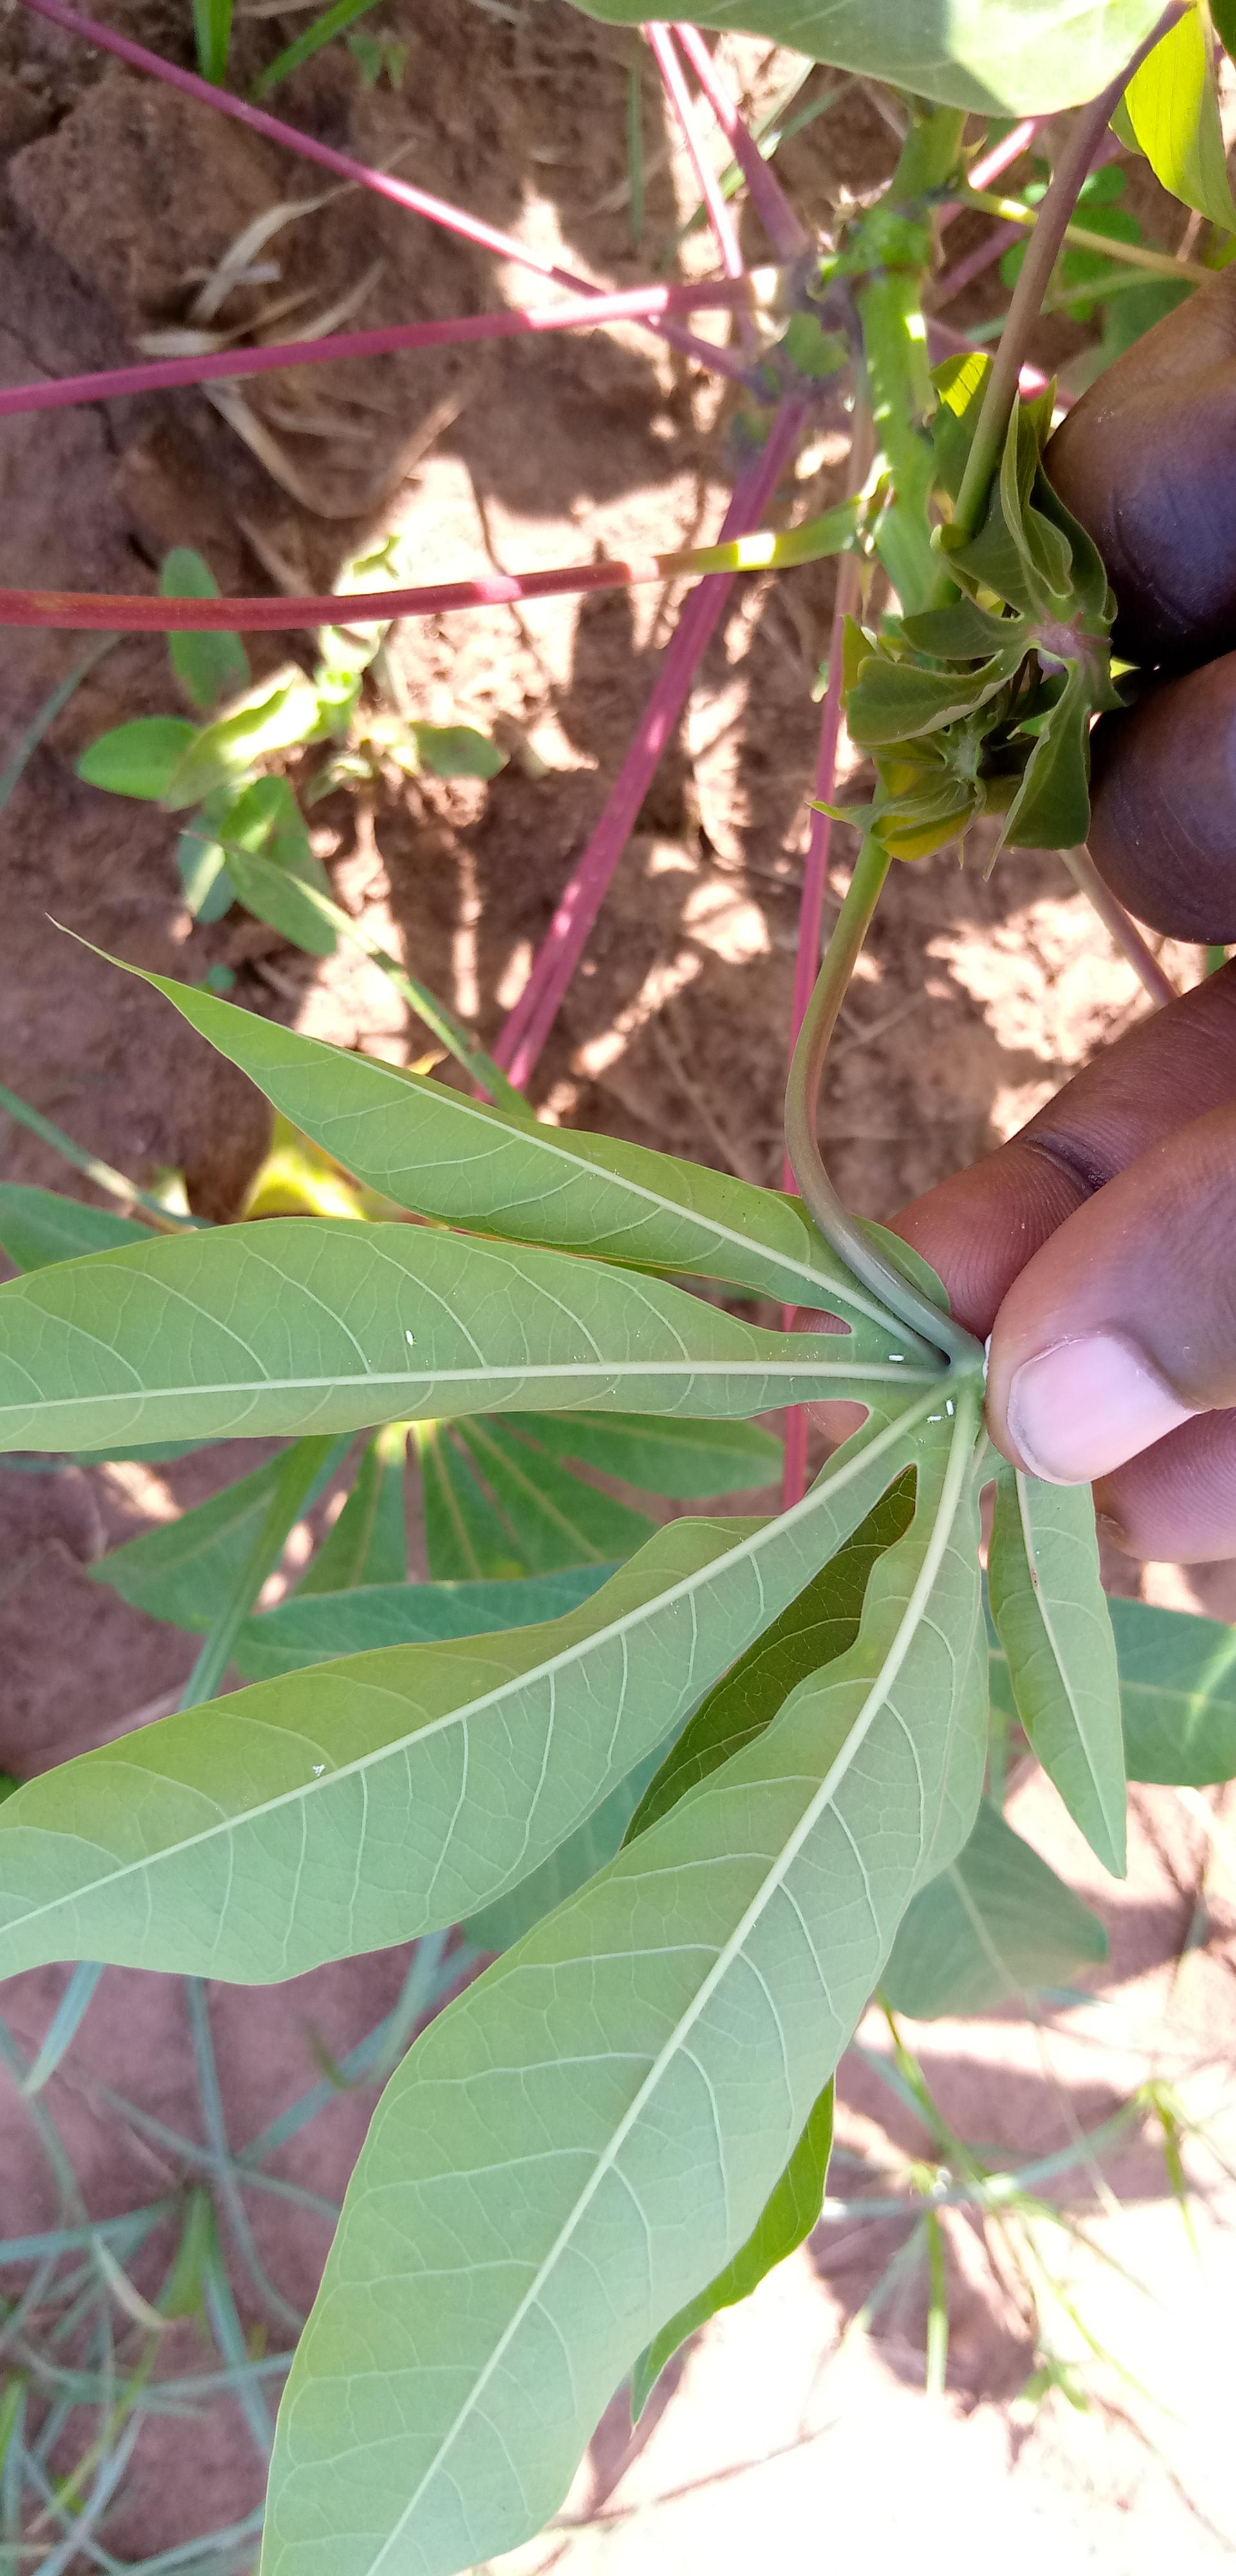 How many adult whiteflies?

5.